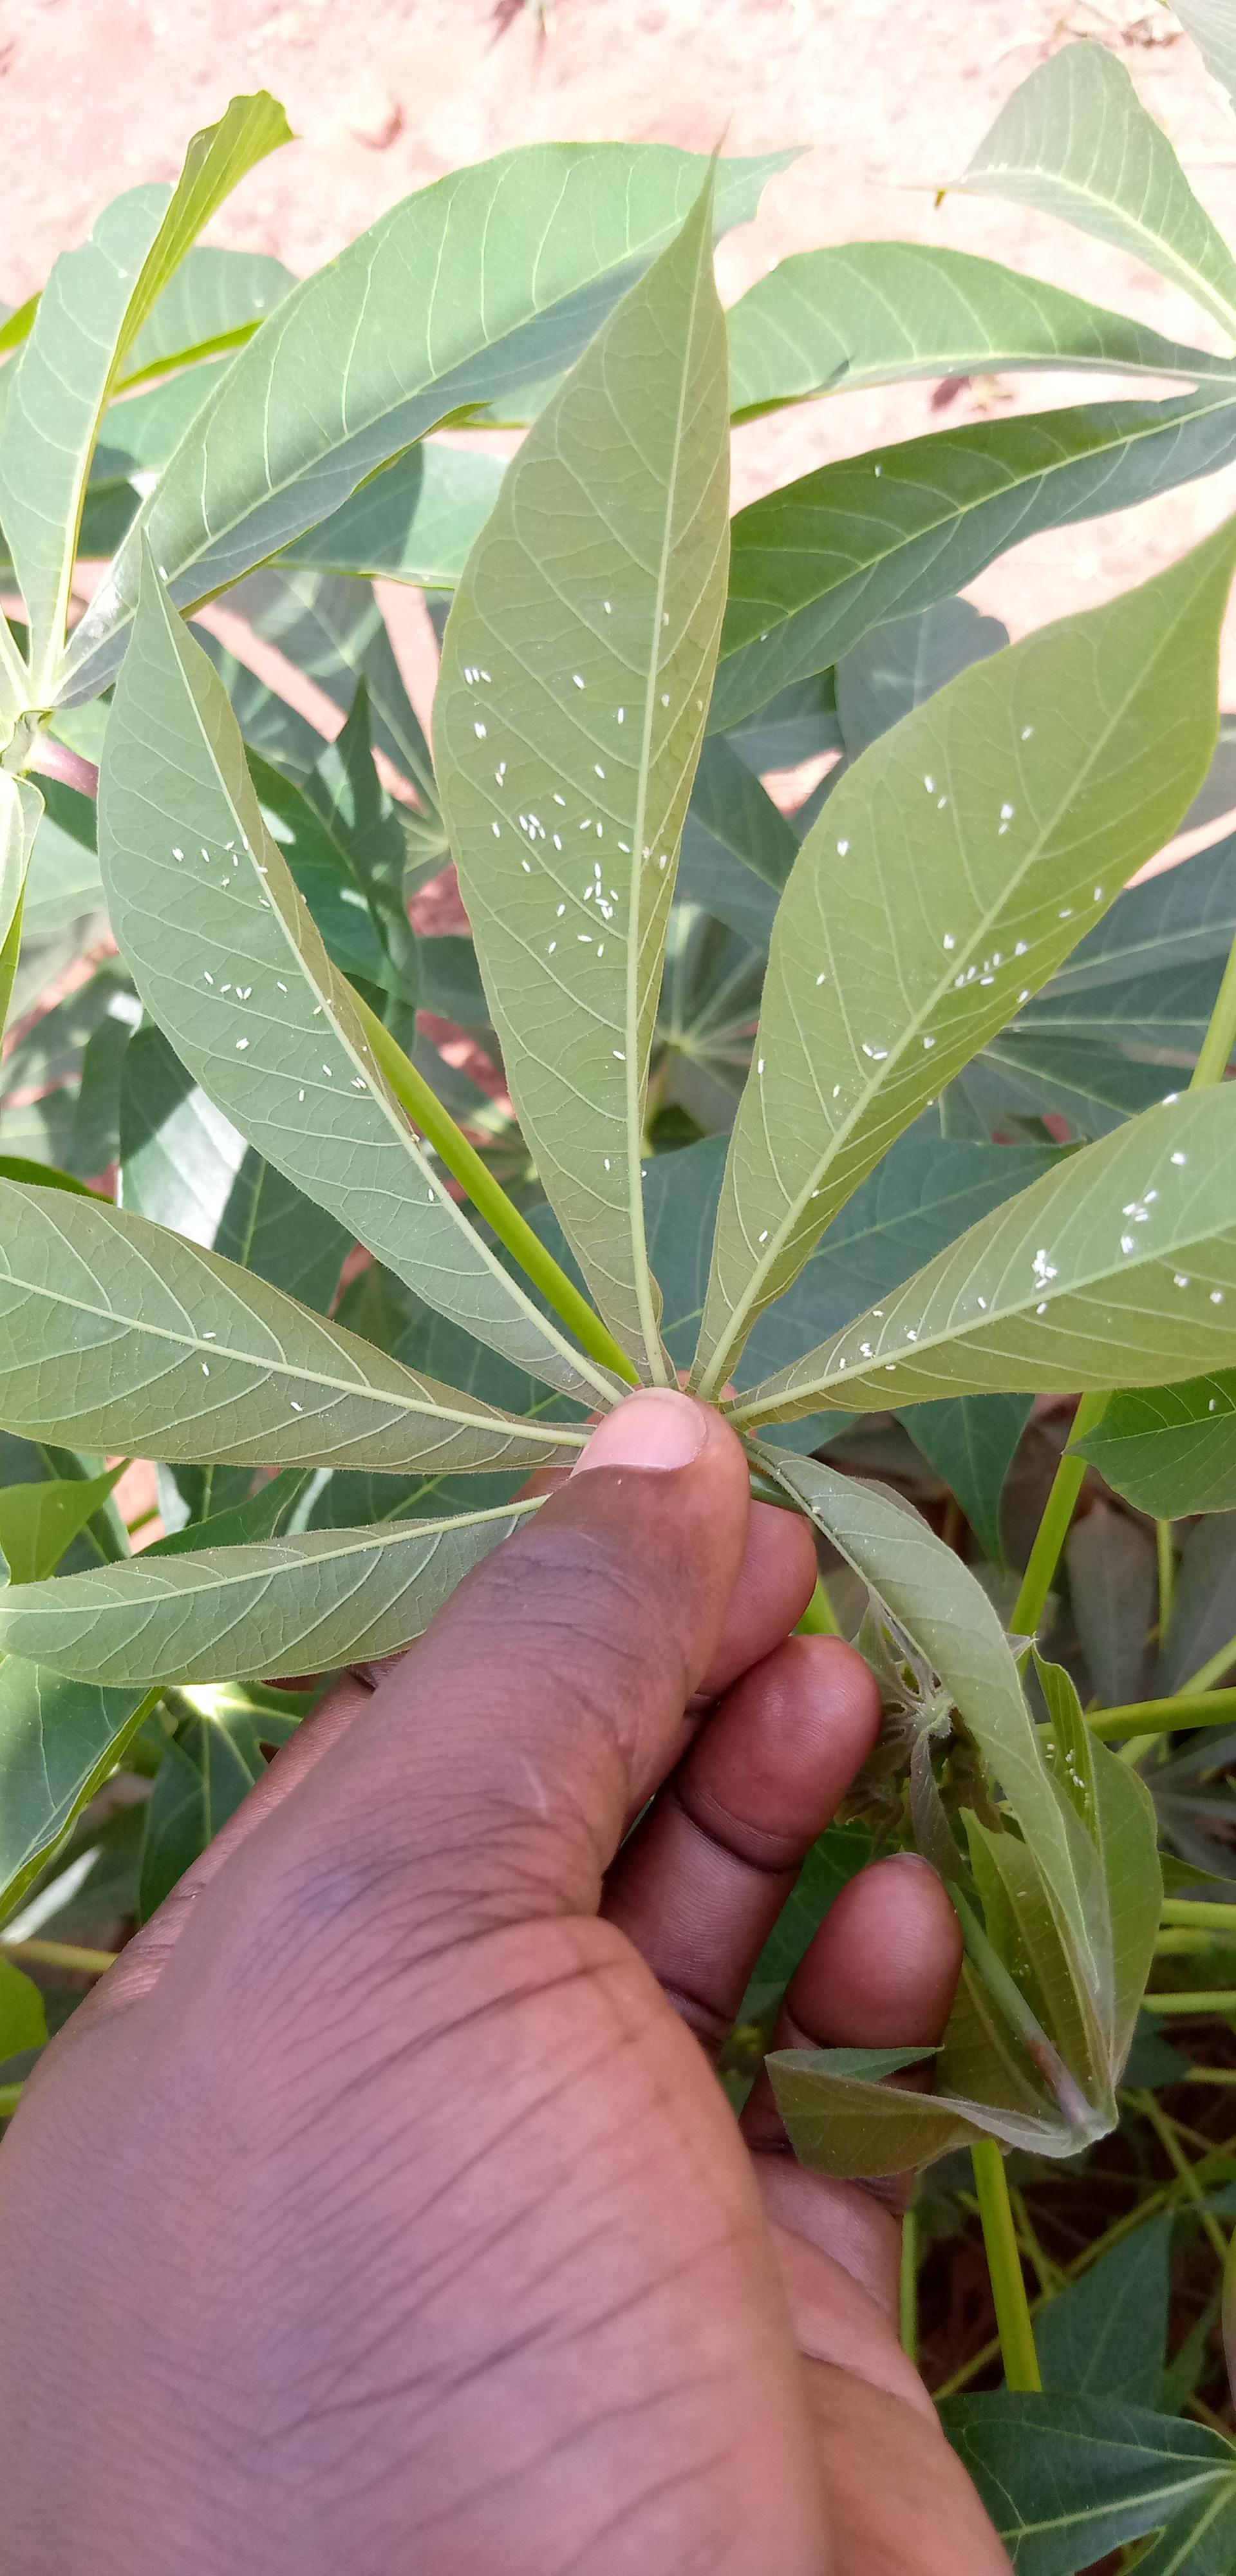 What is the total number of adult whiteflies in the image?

119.